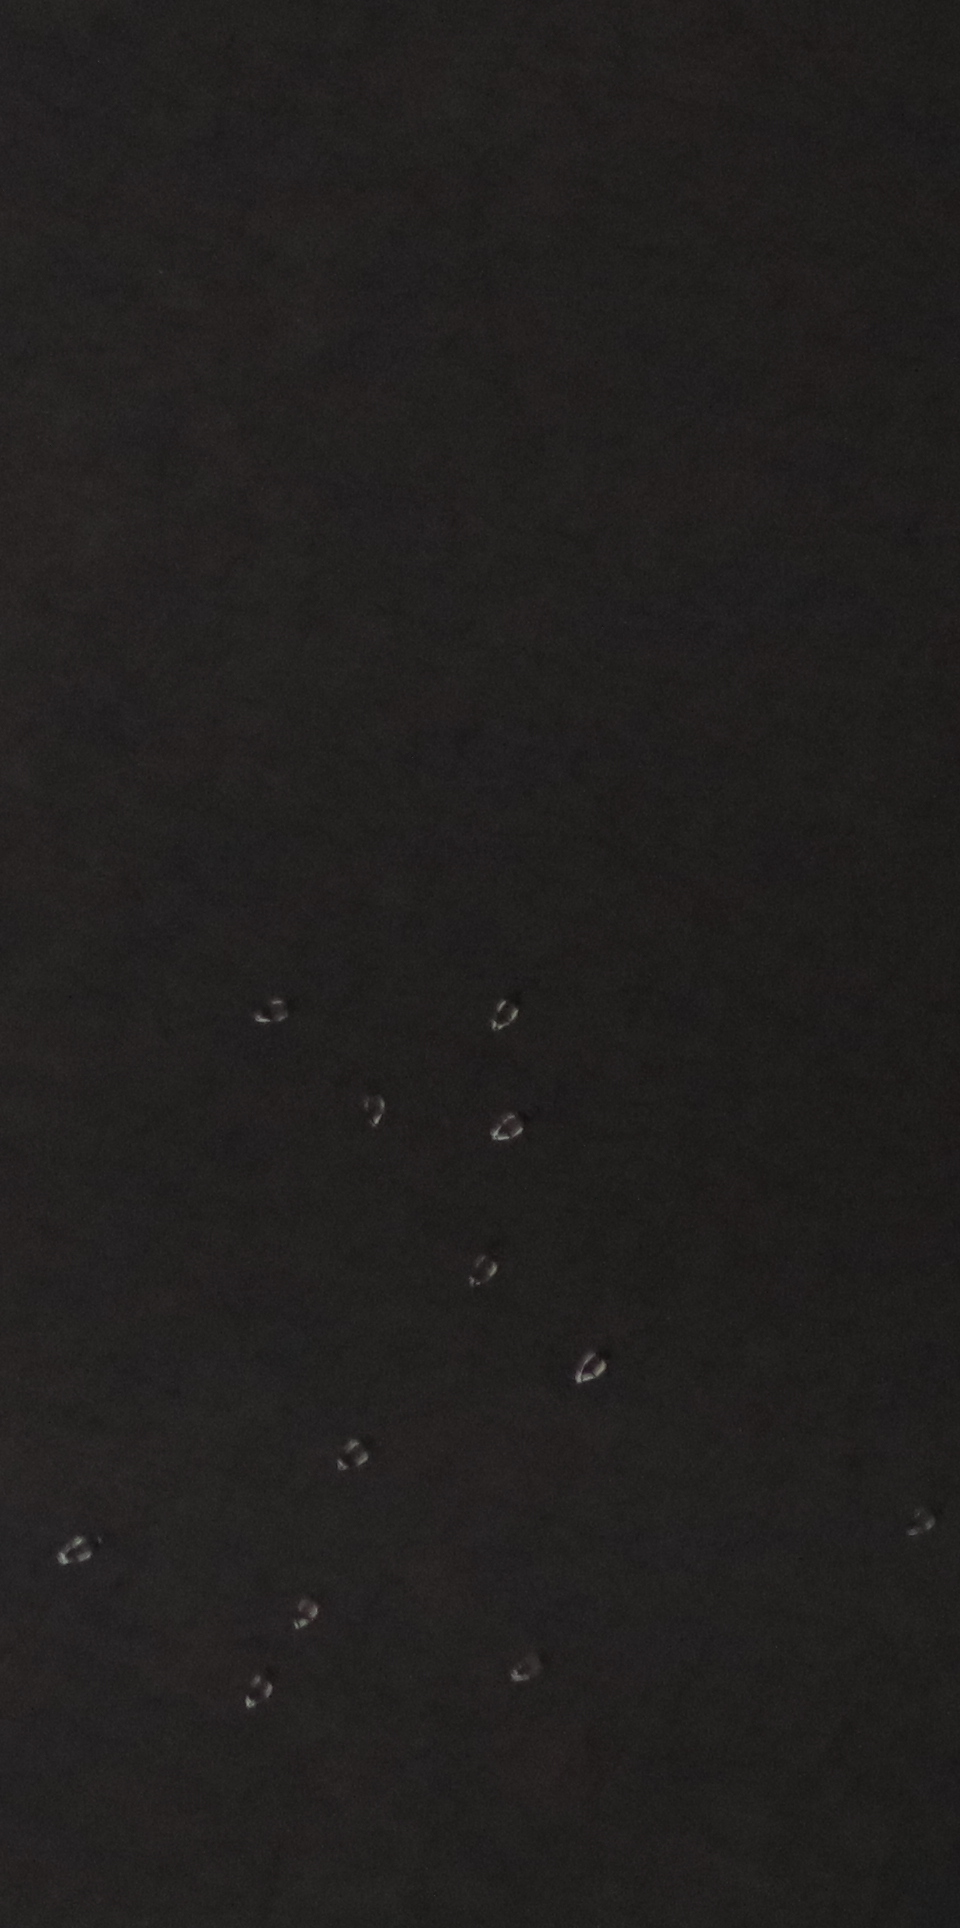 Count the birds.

12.